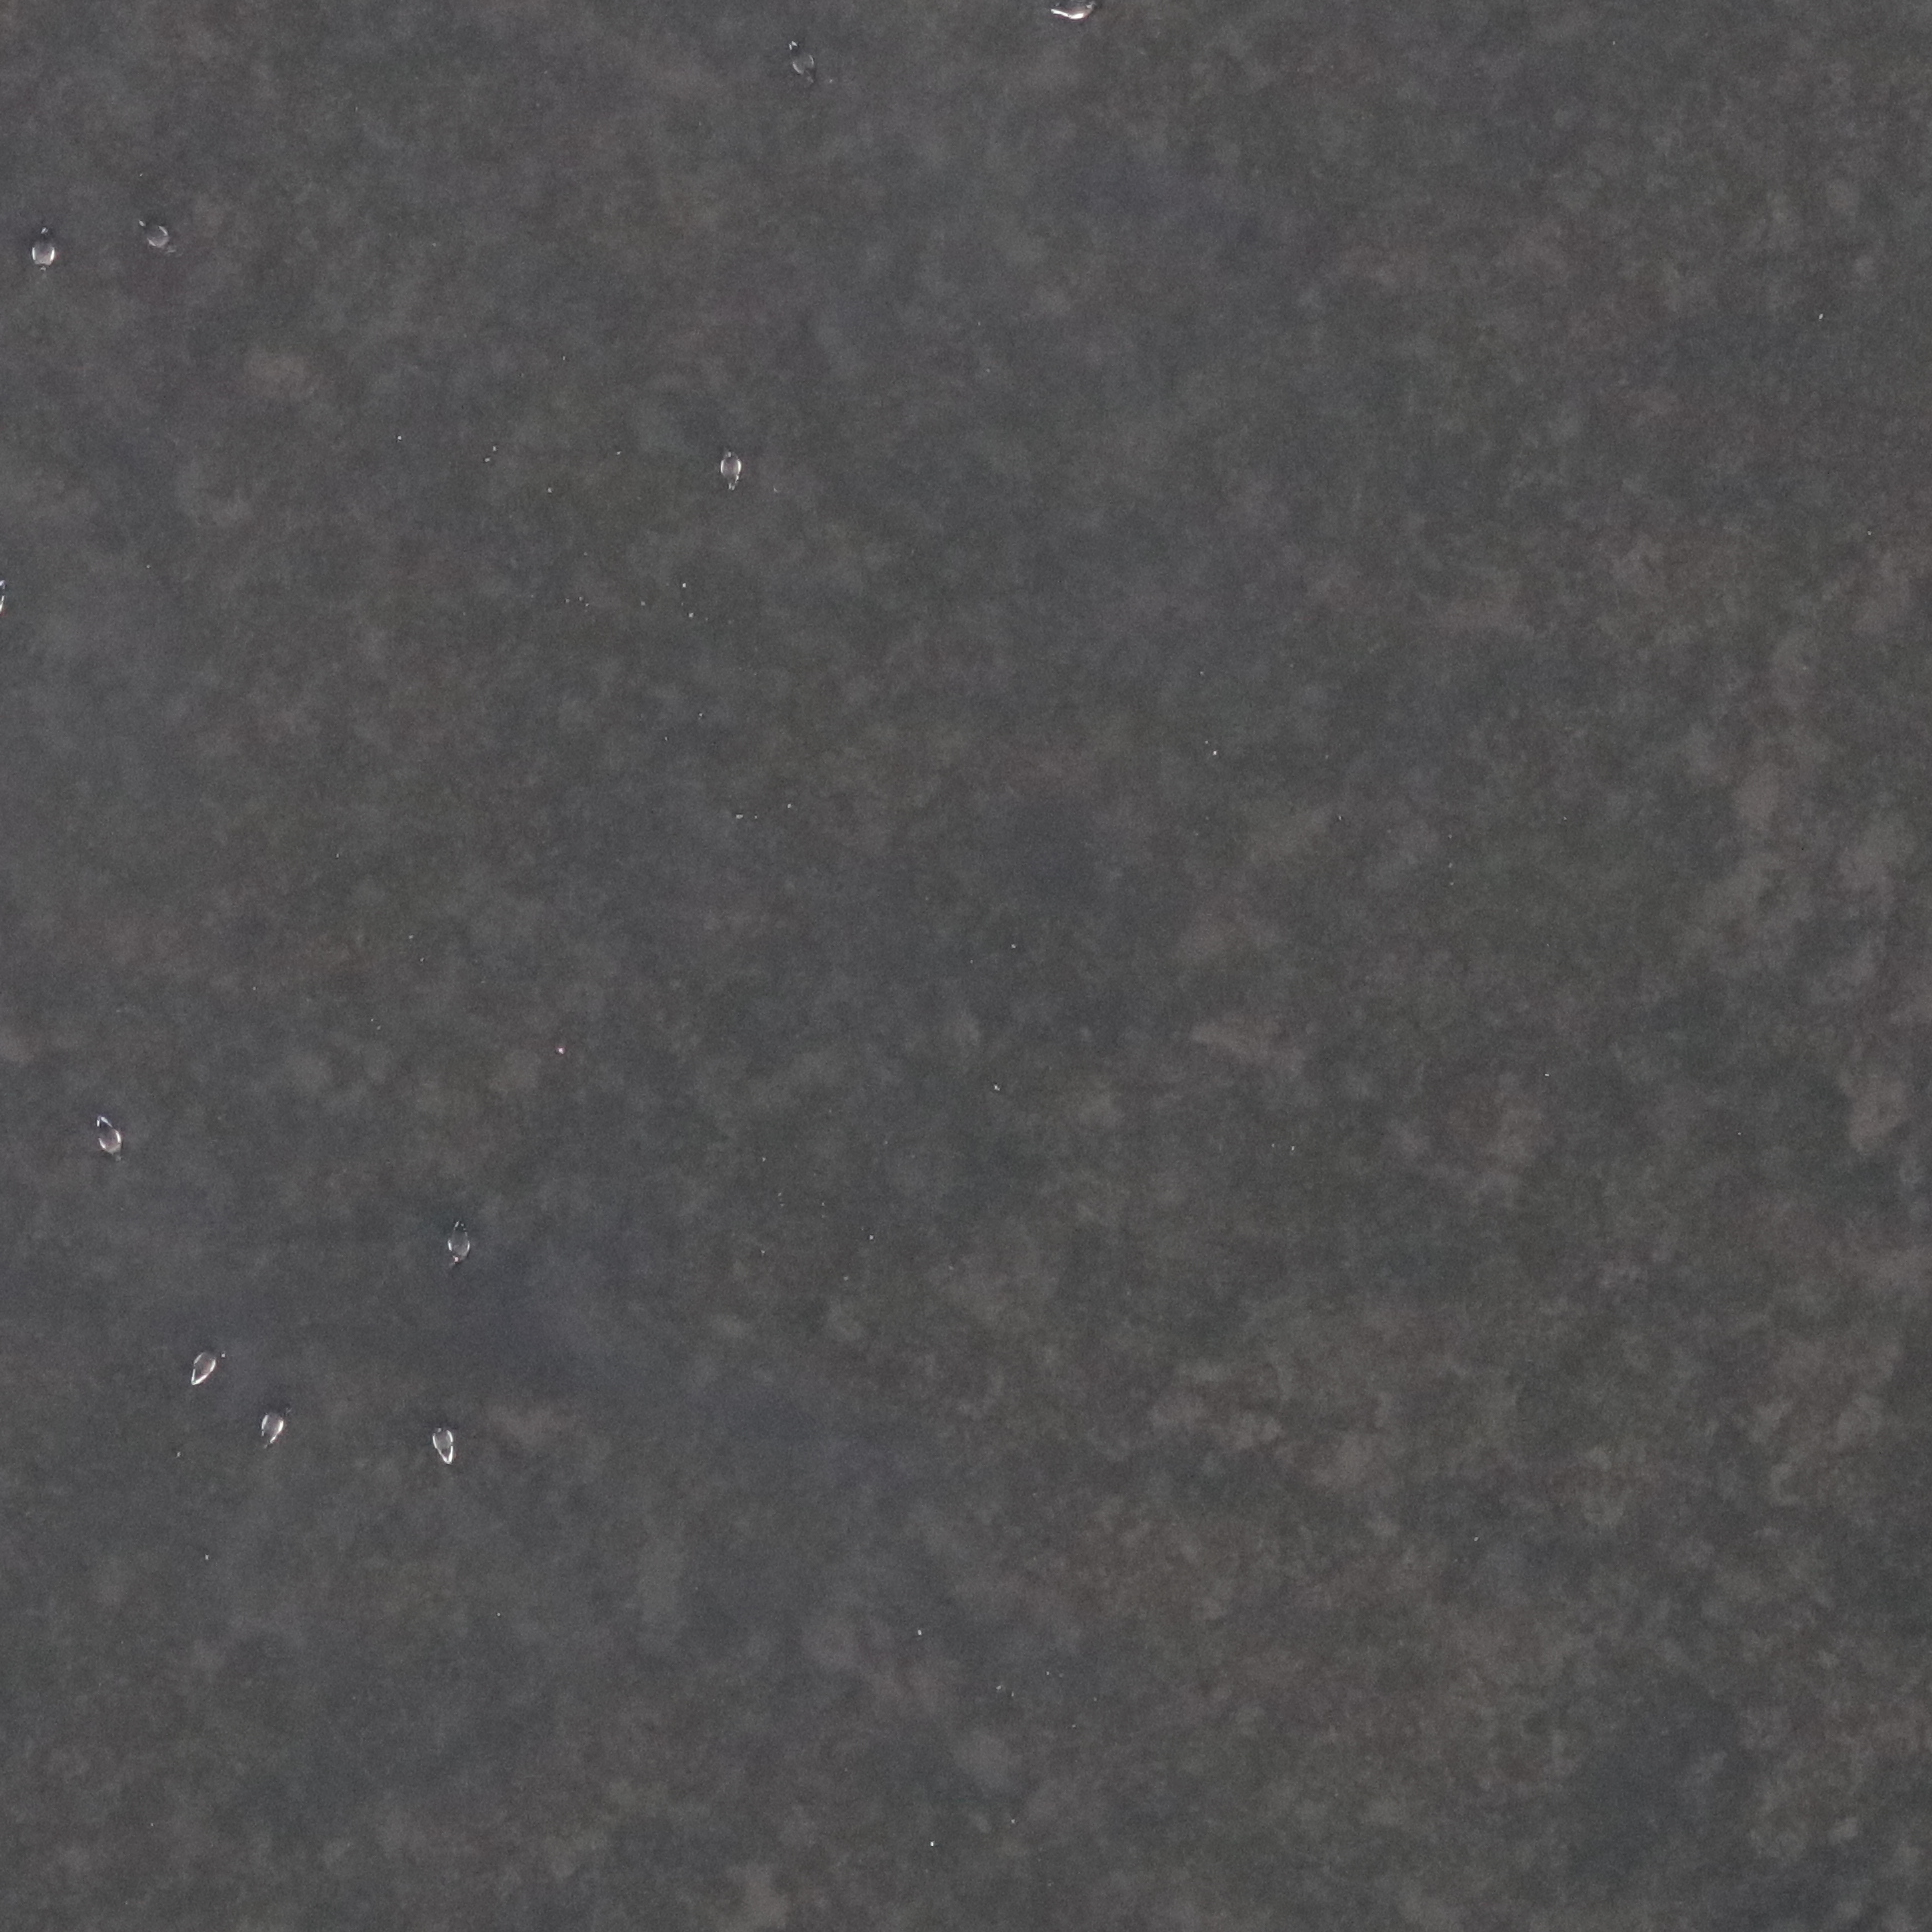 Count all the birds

10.